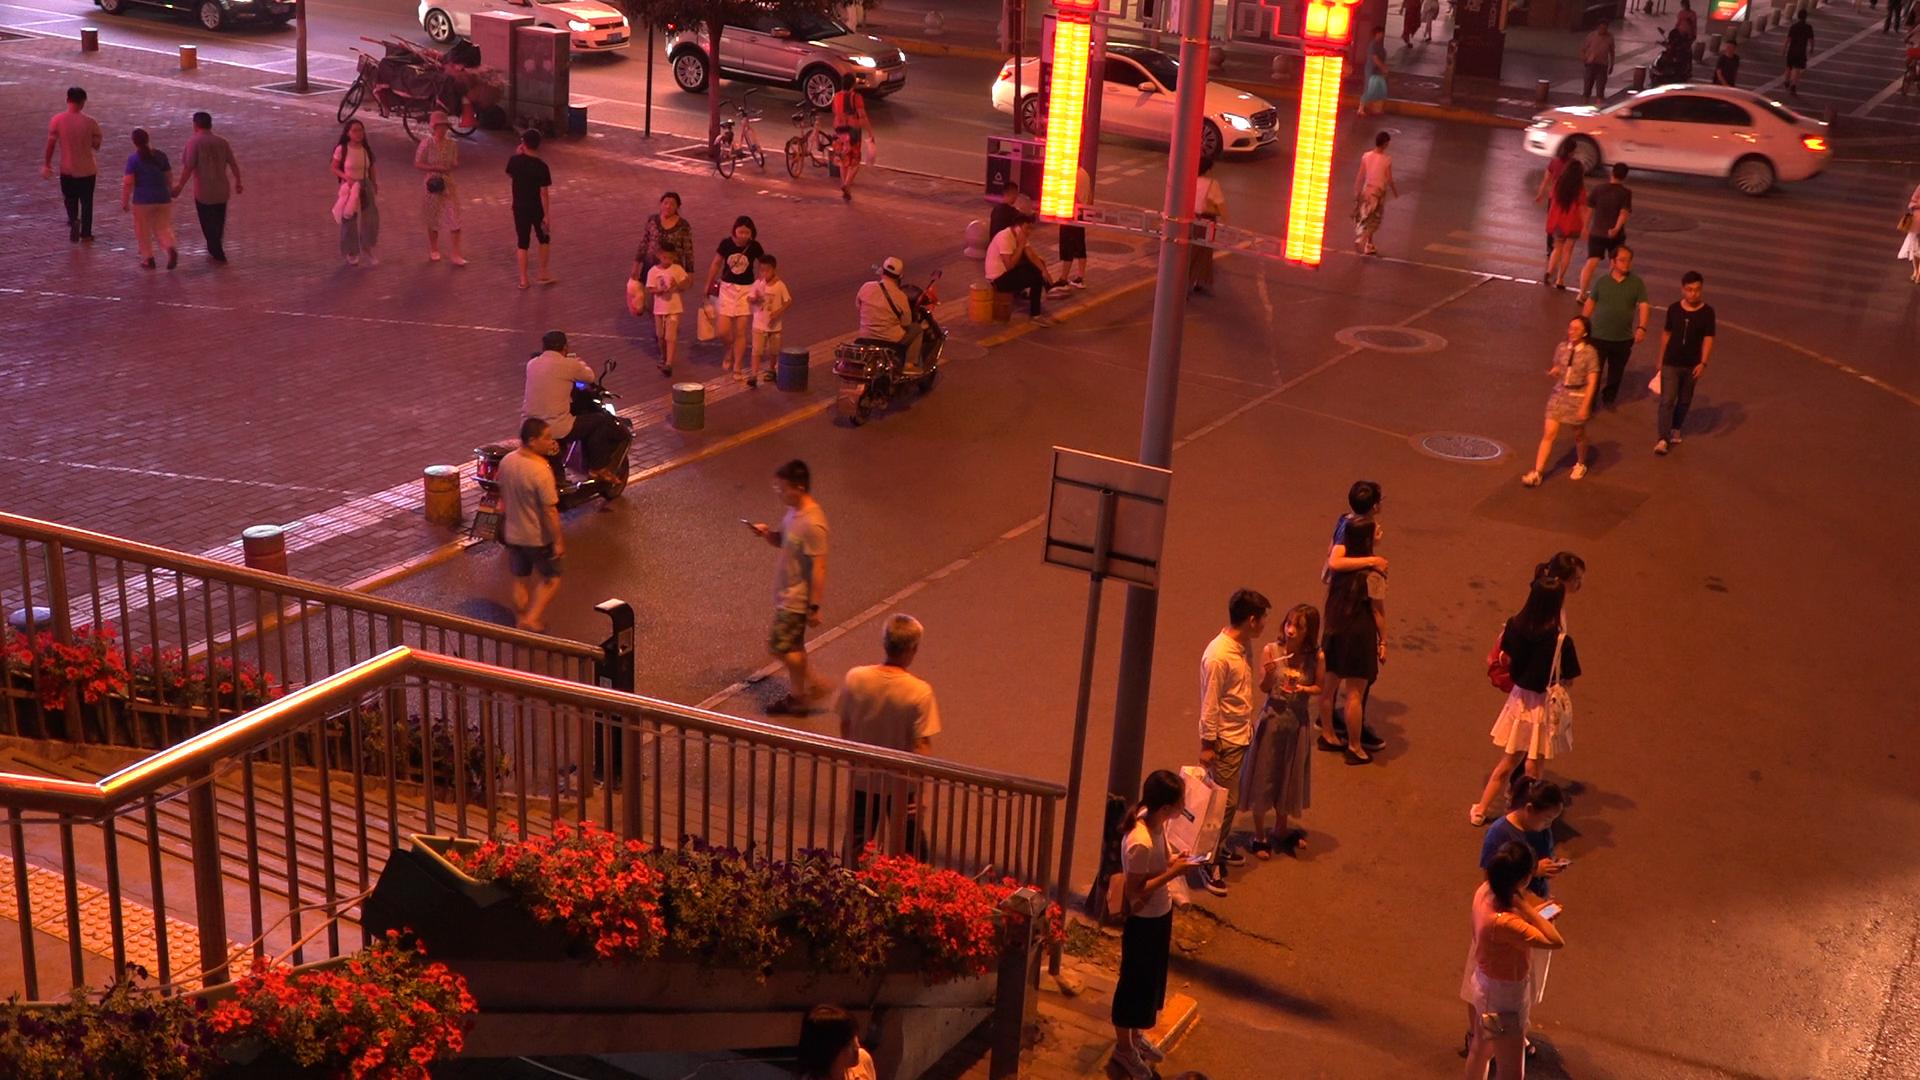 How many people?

42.